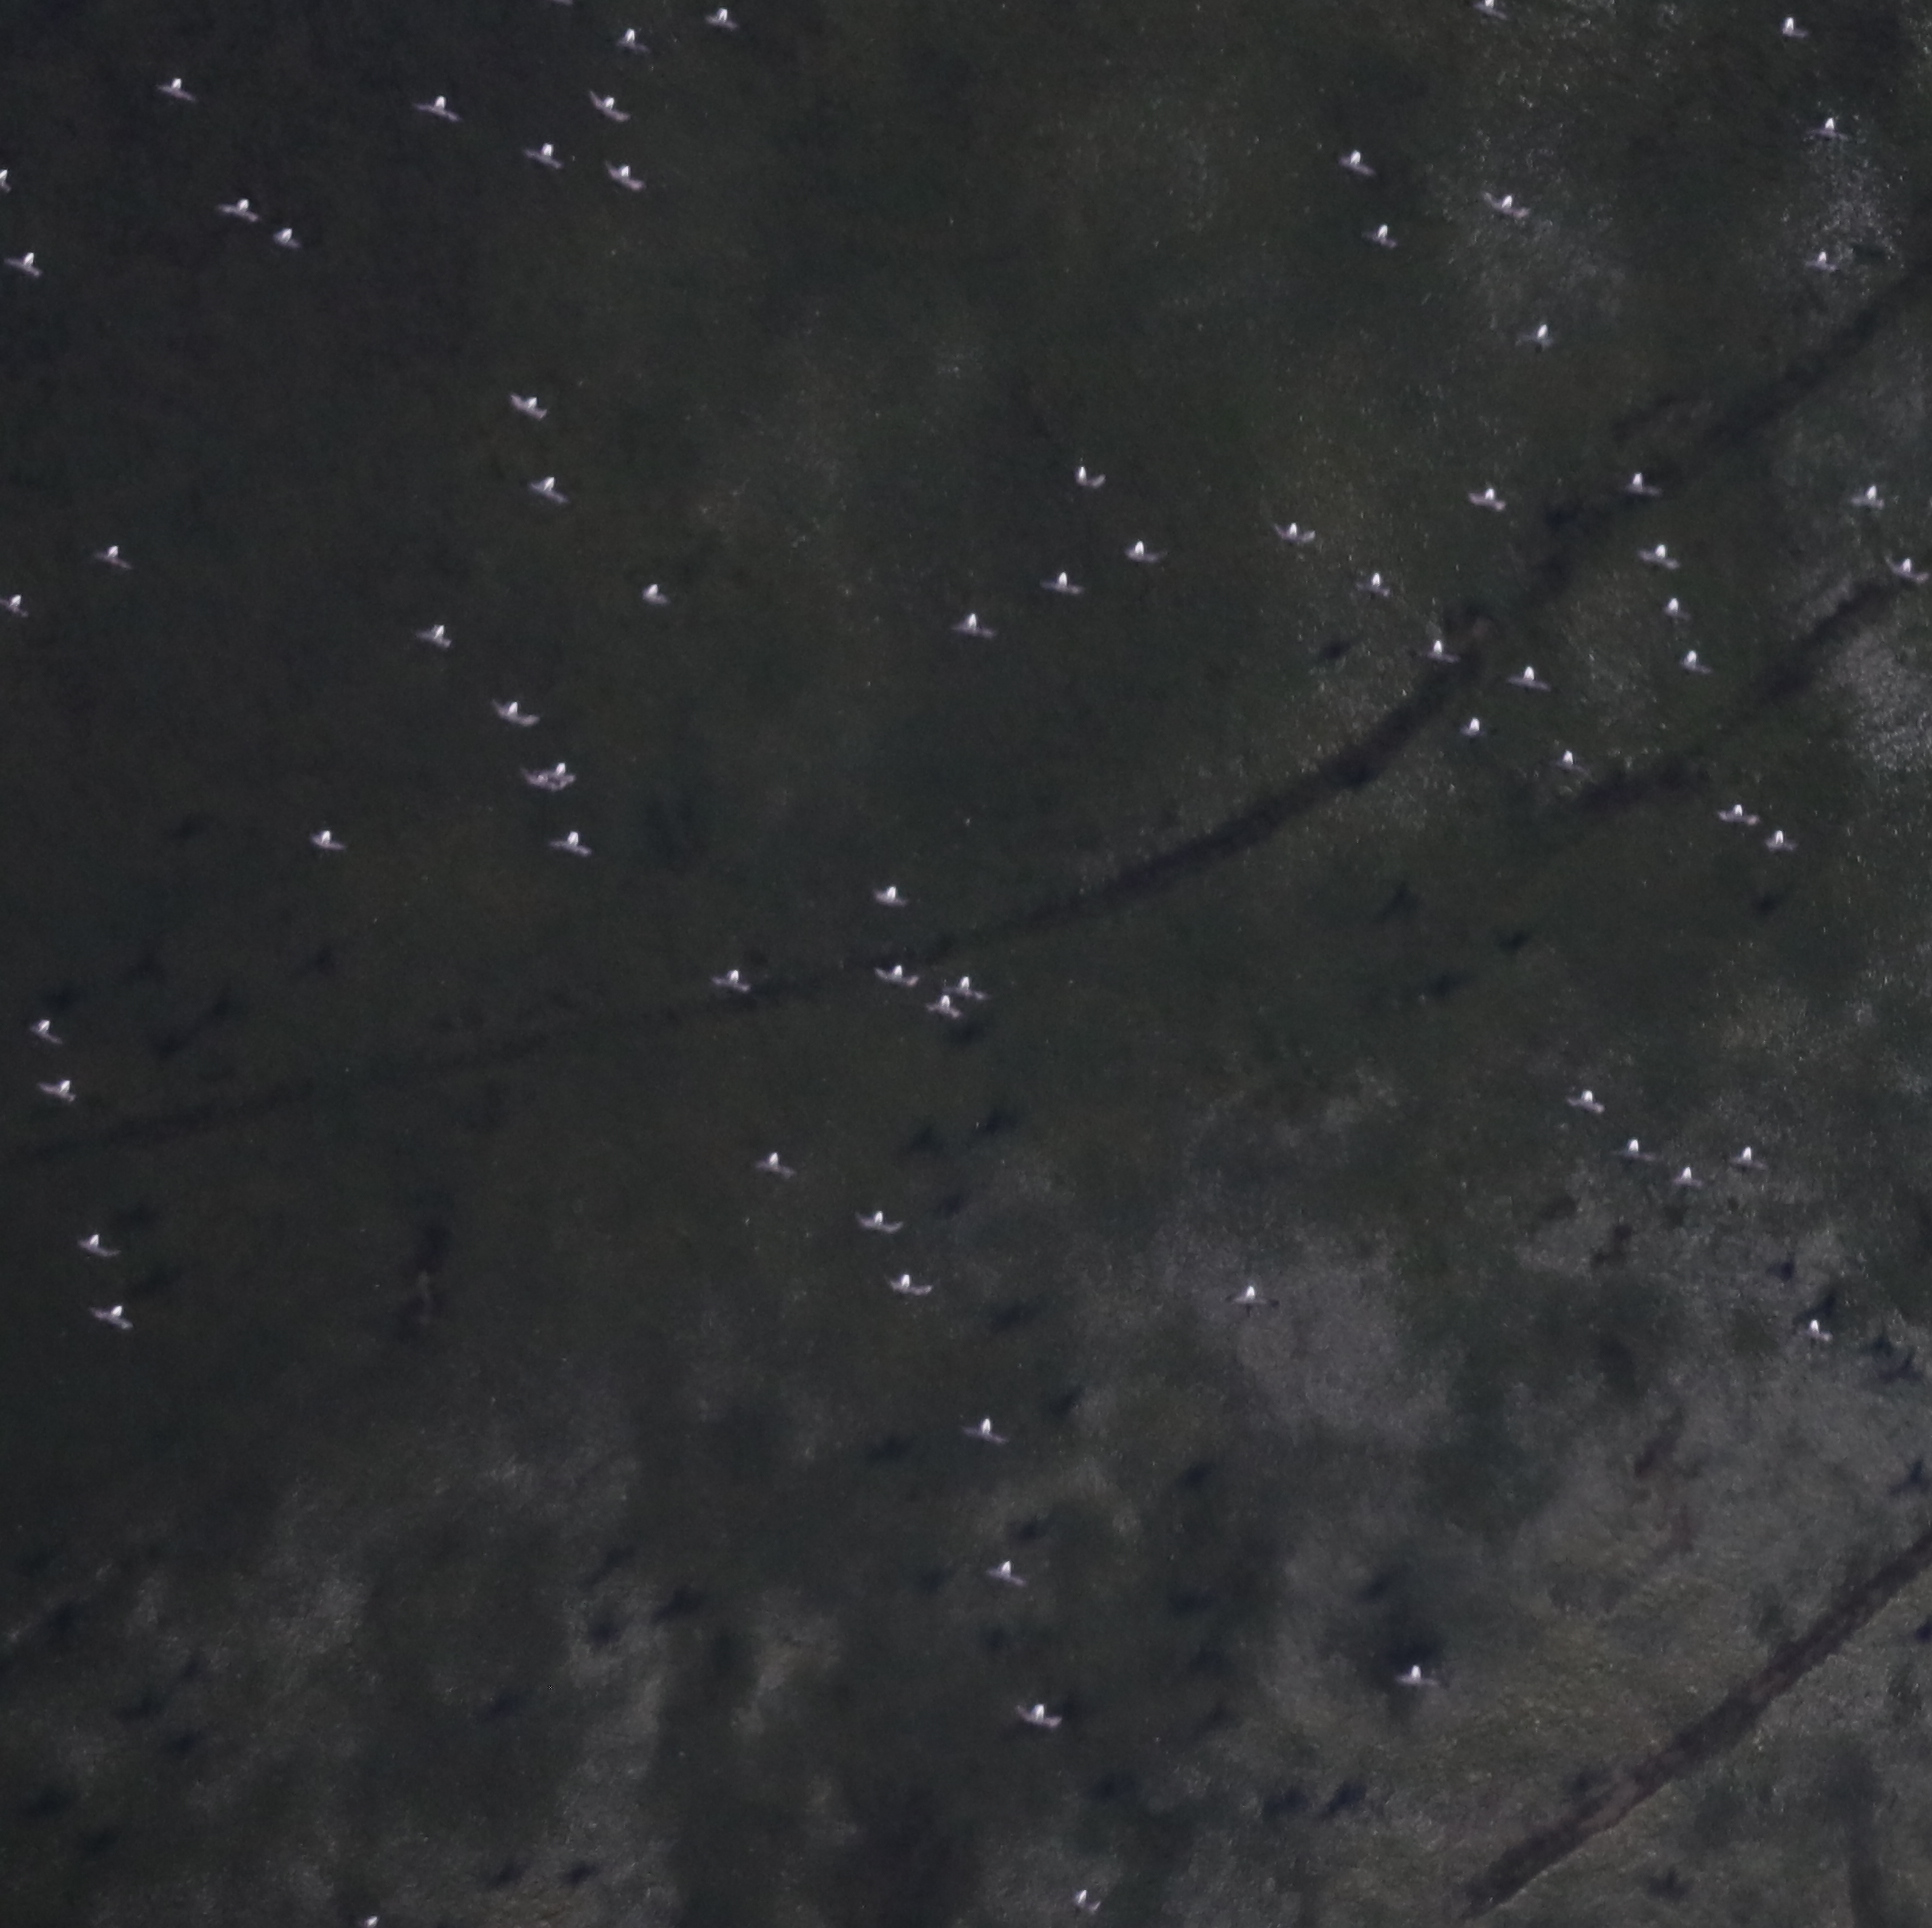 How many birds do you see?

71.